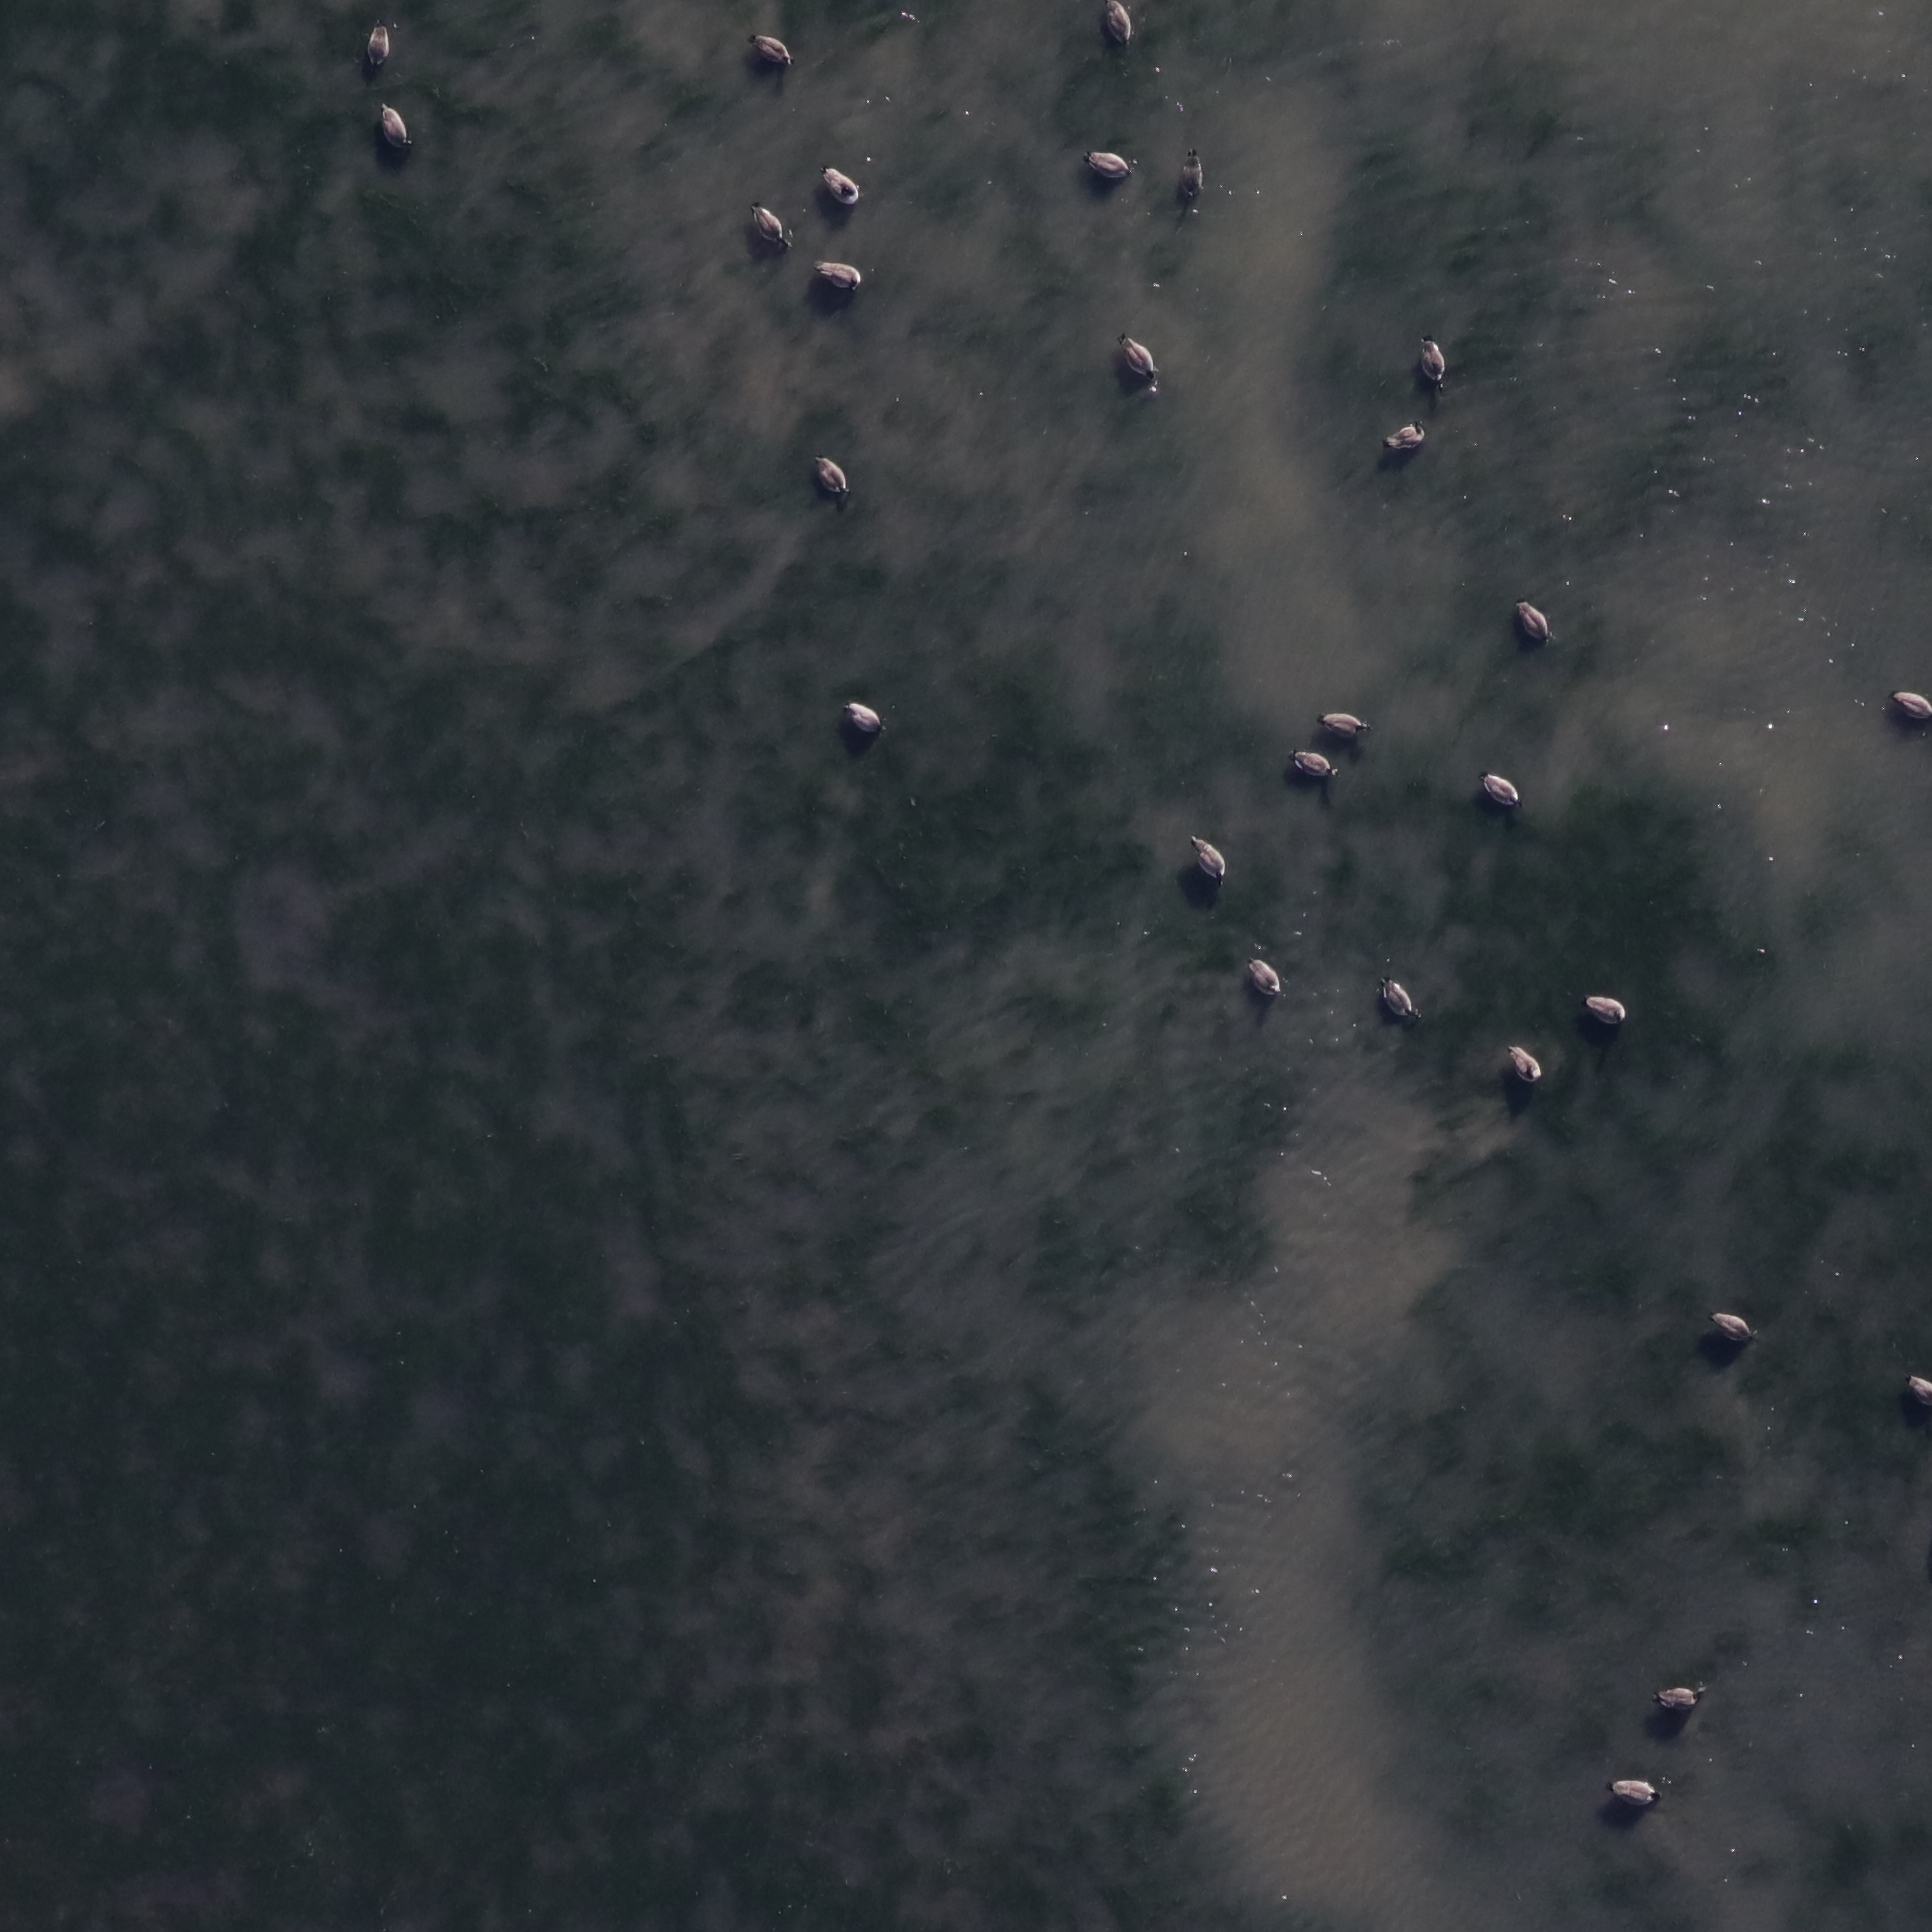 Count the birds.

28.